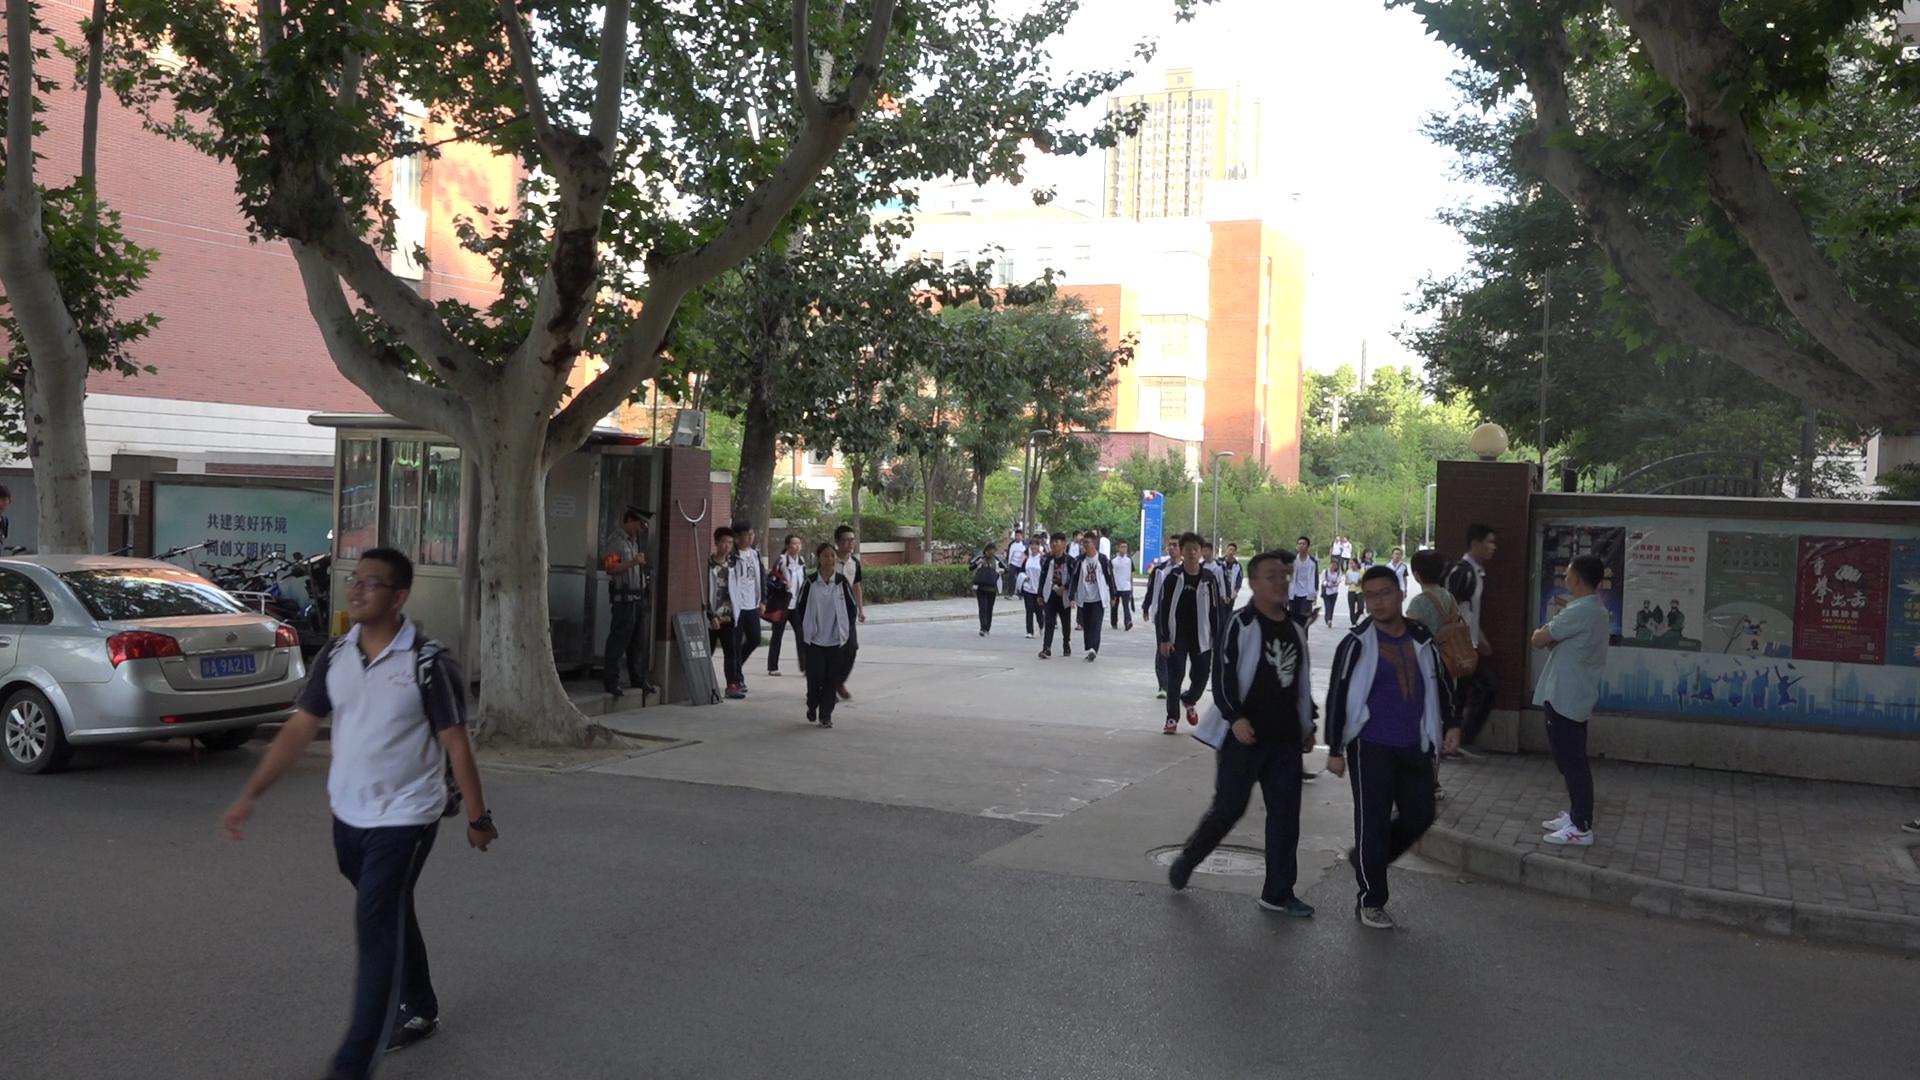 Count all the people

37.